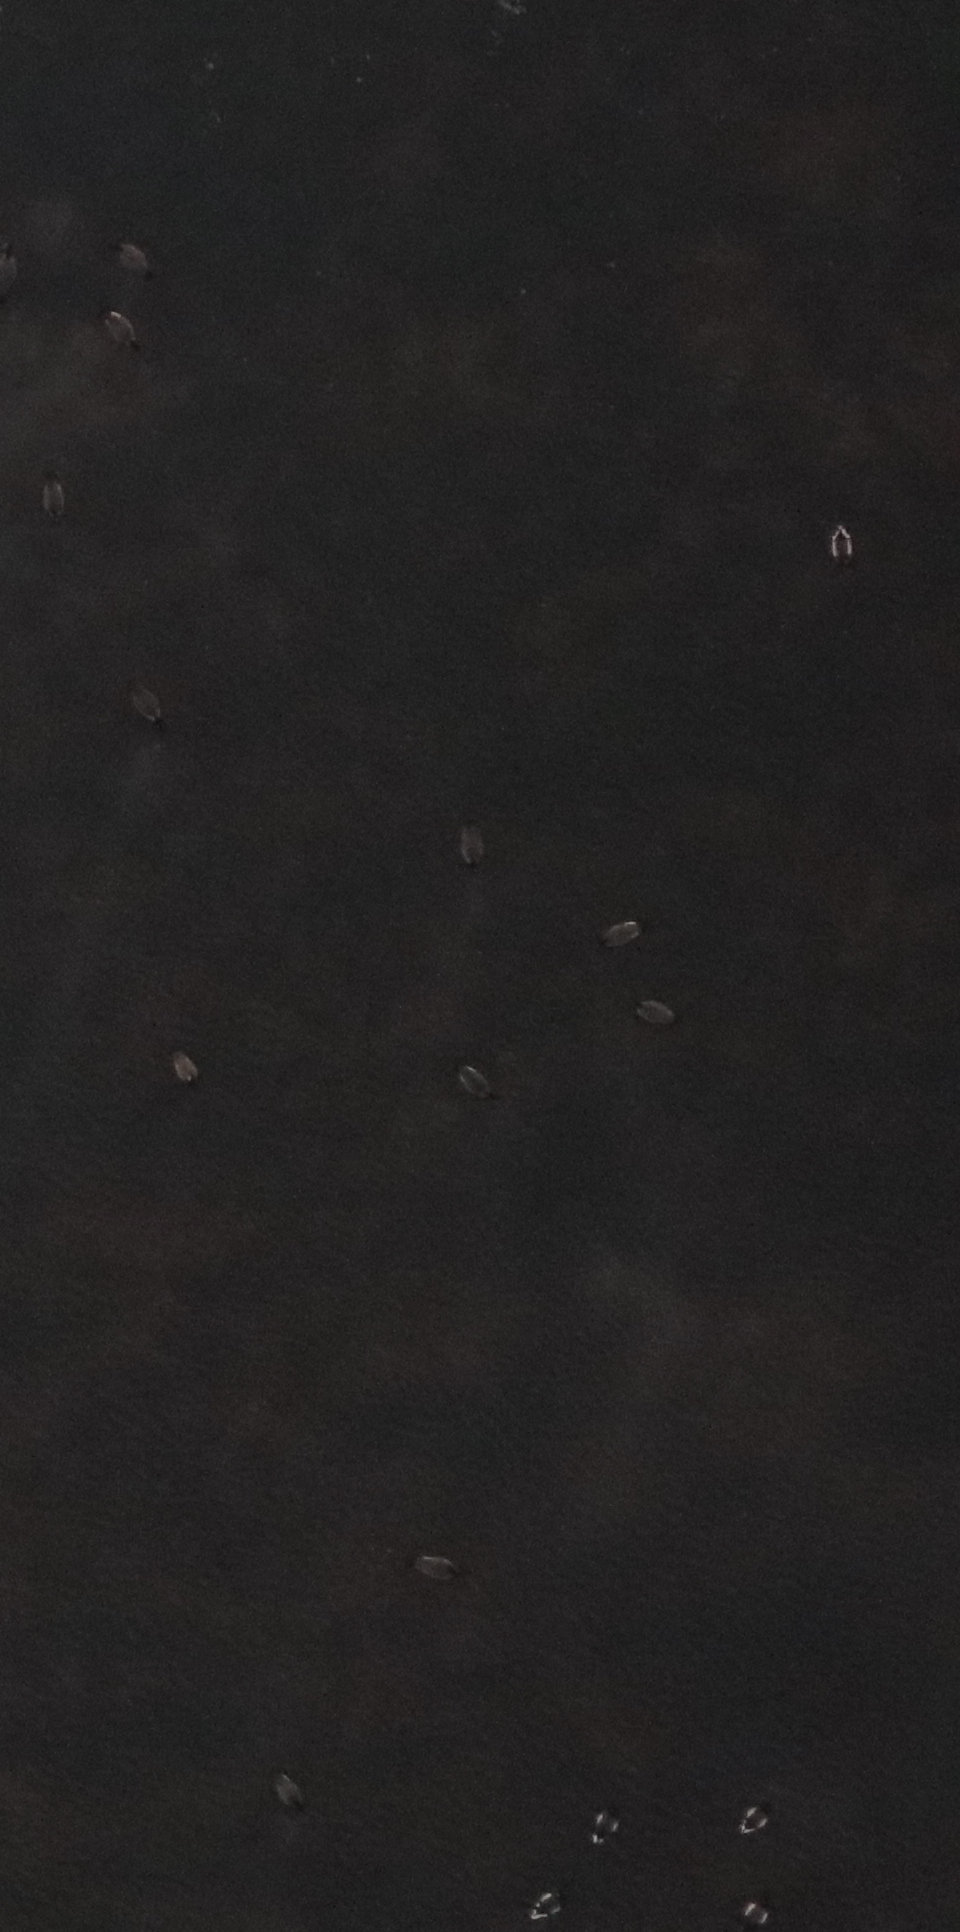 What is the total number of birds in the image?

17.